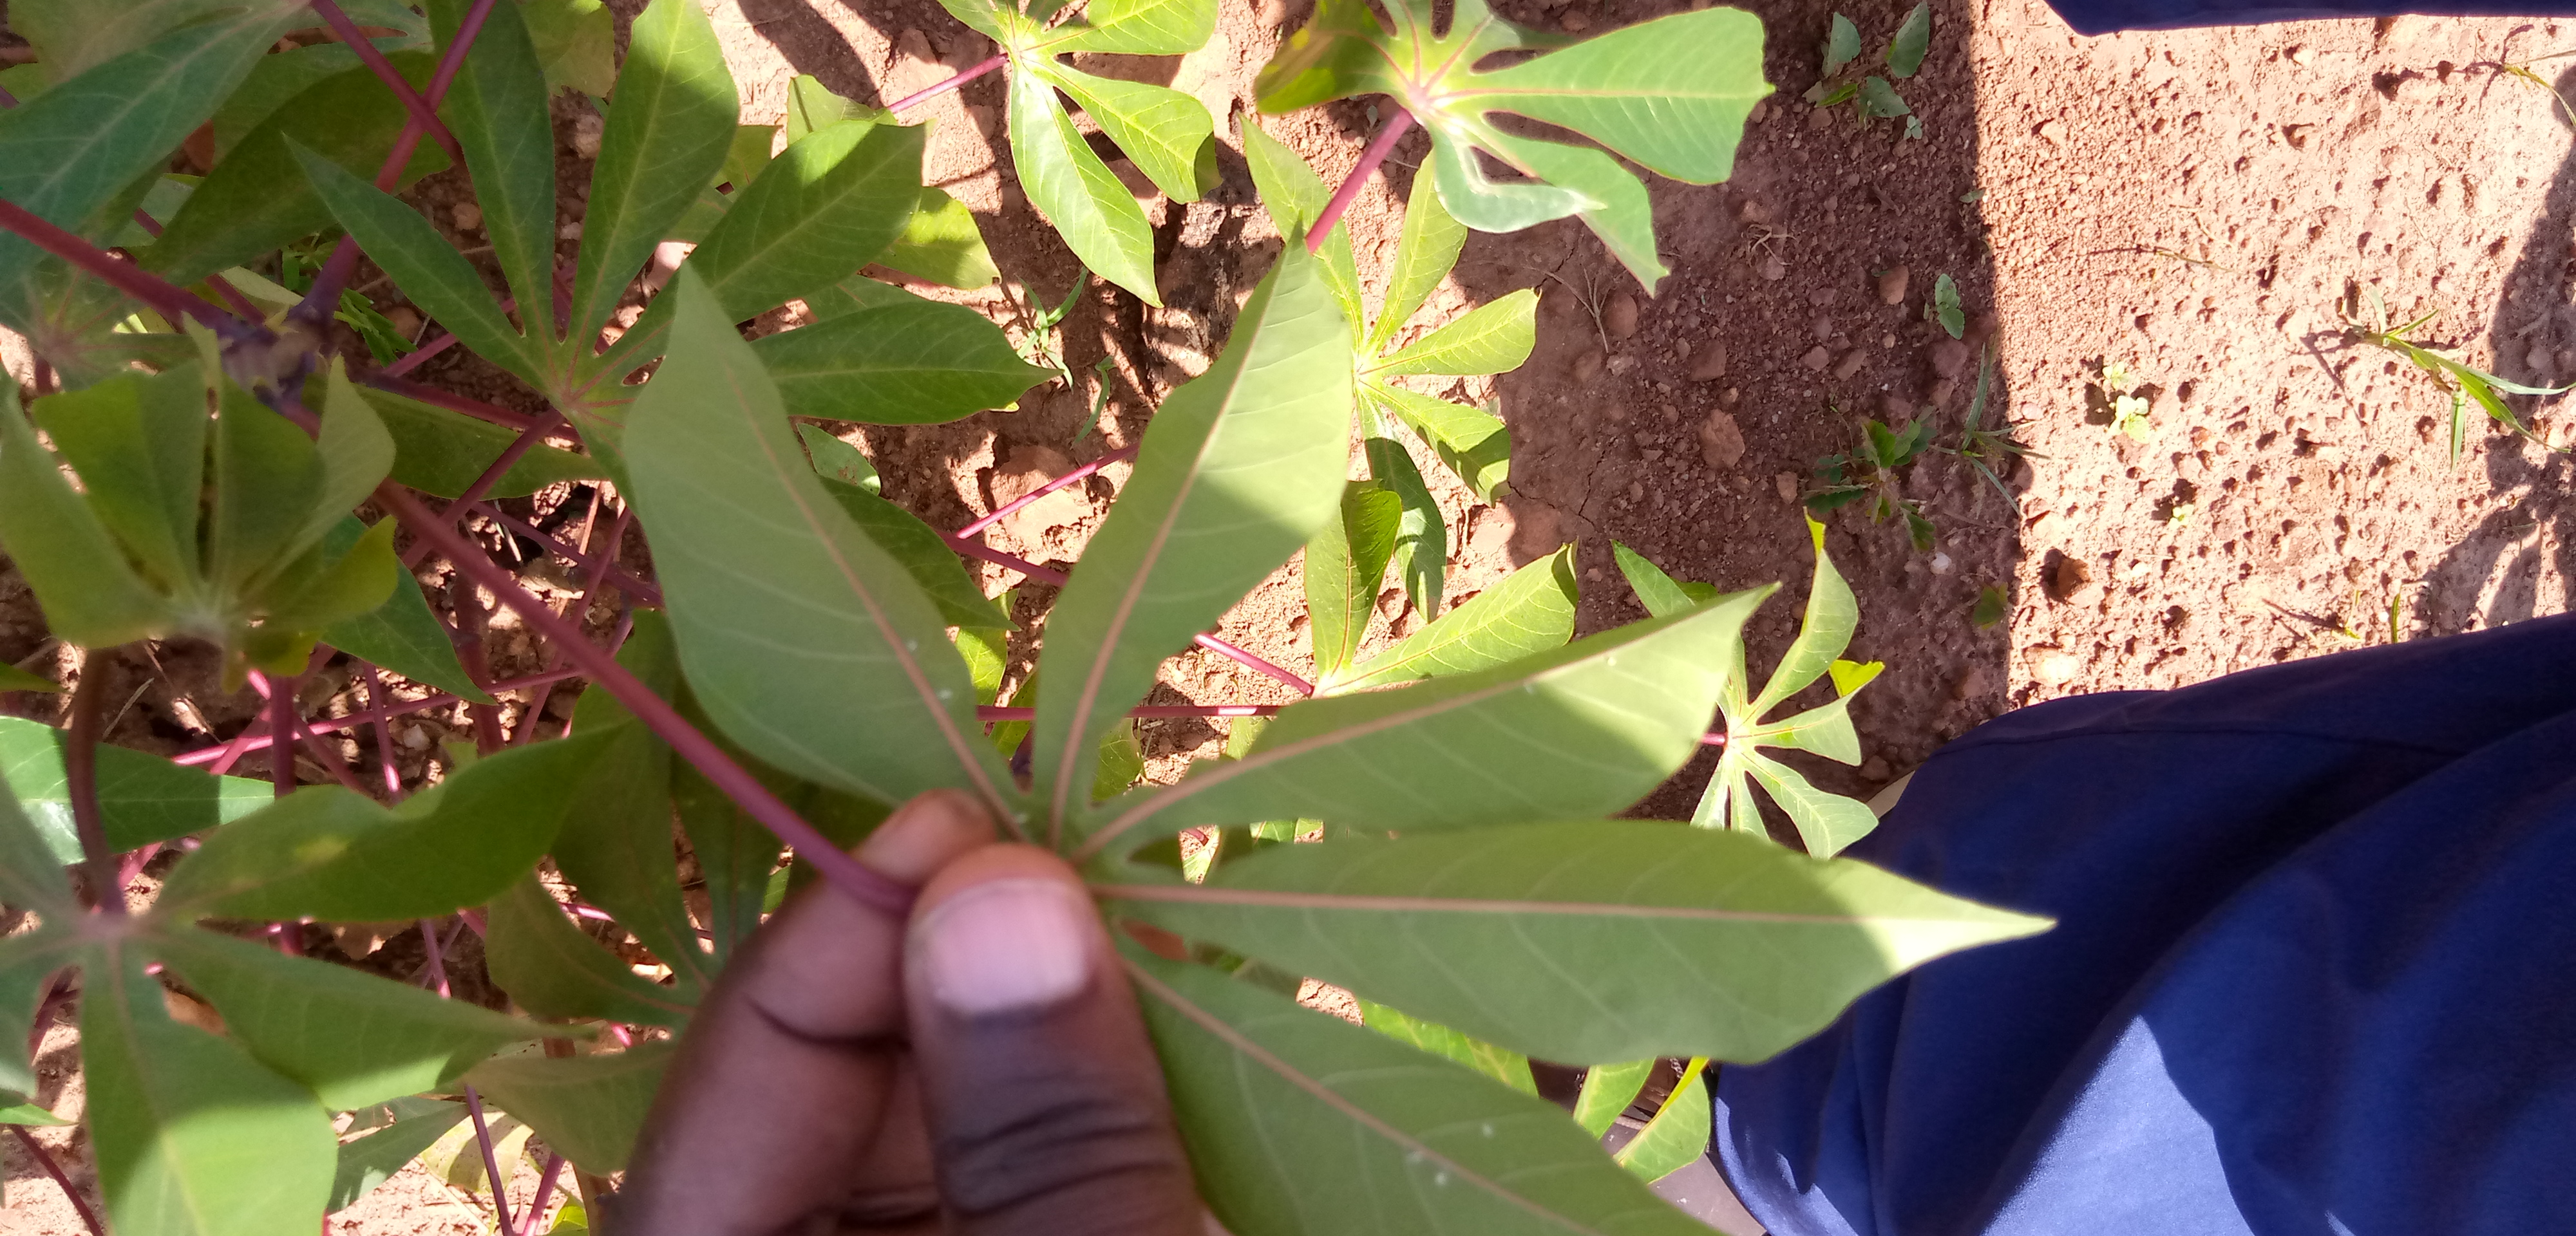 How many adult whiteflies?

8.